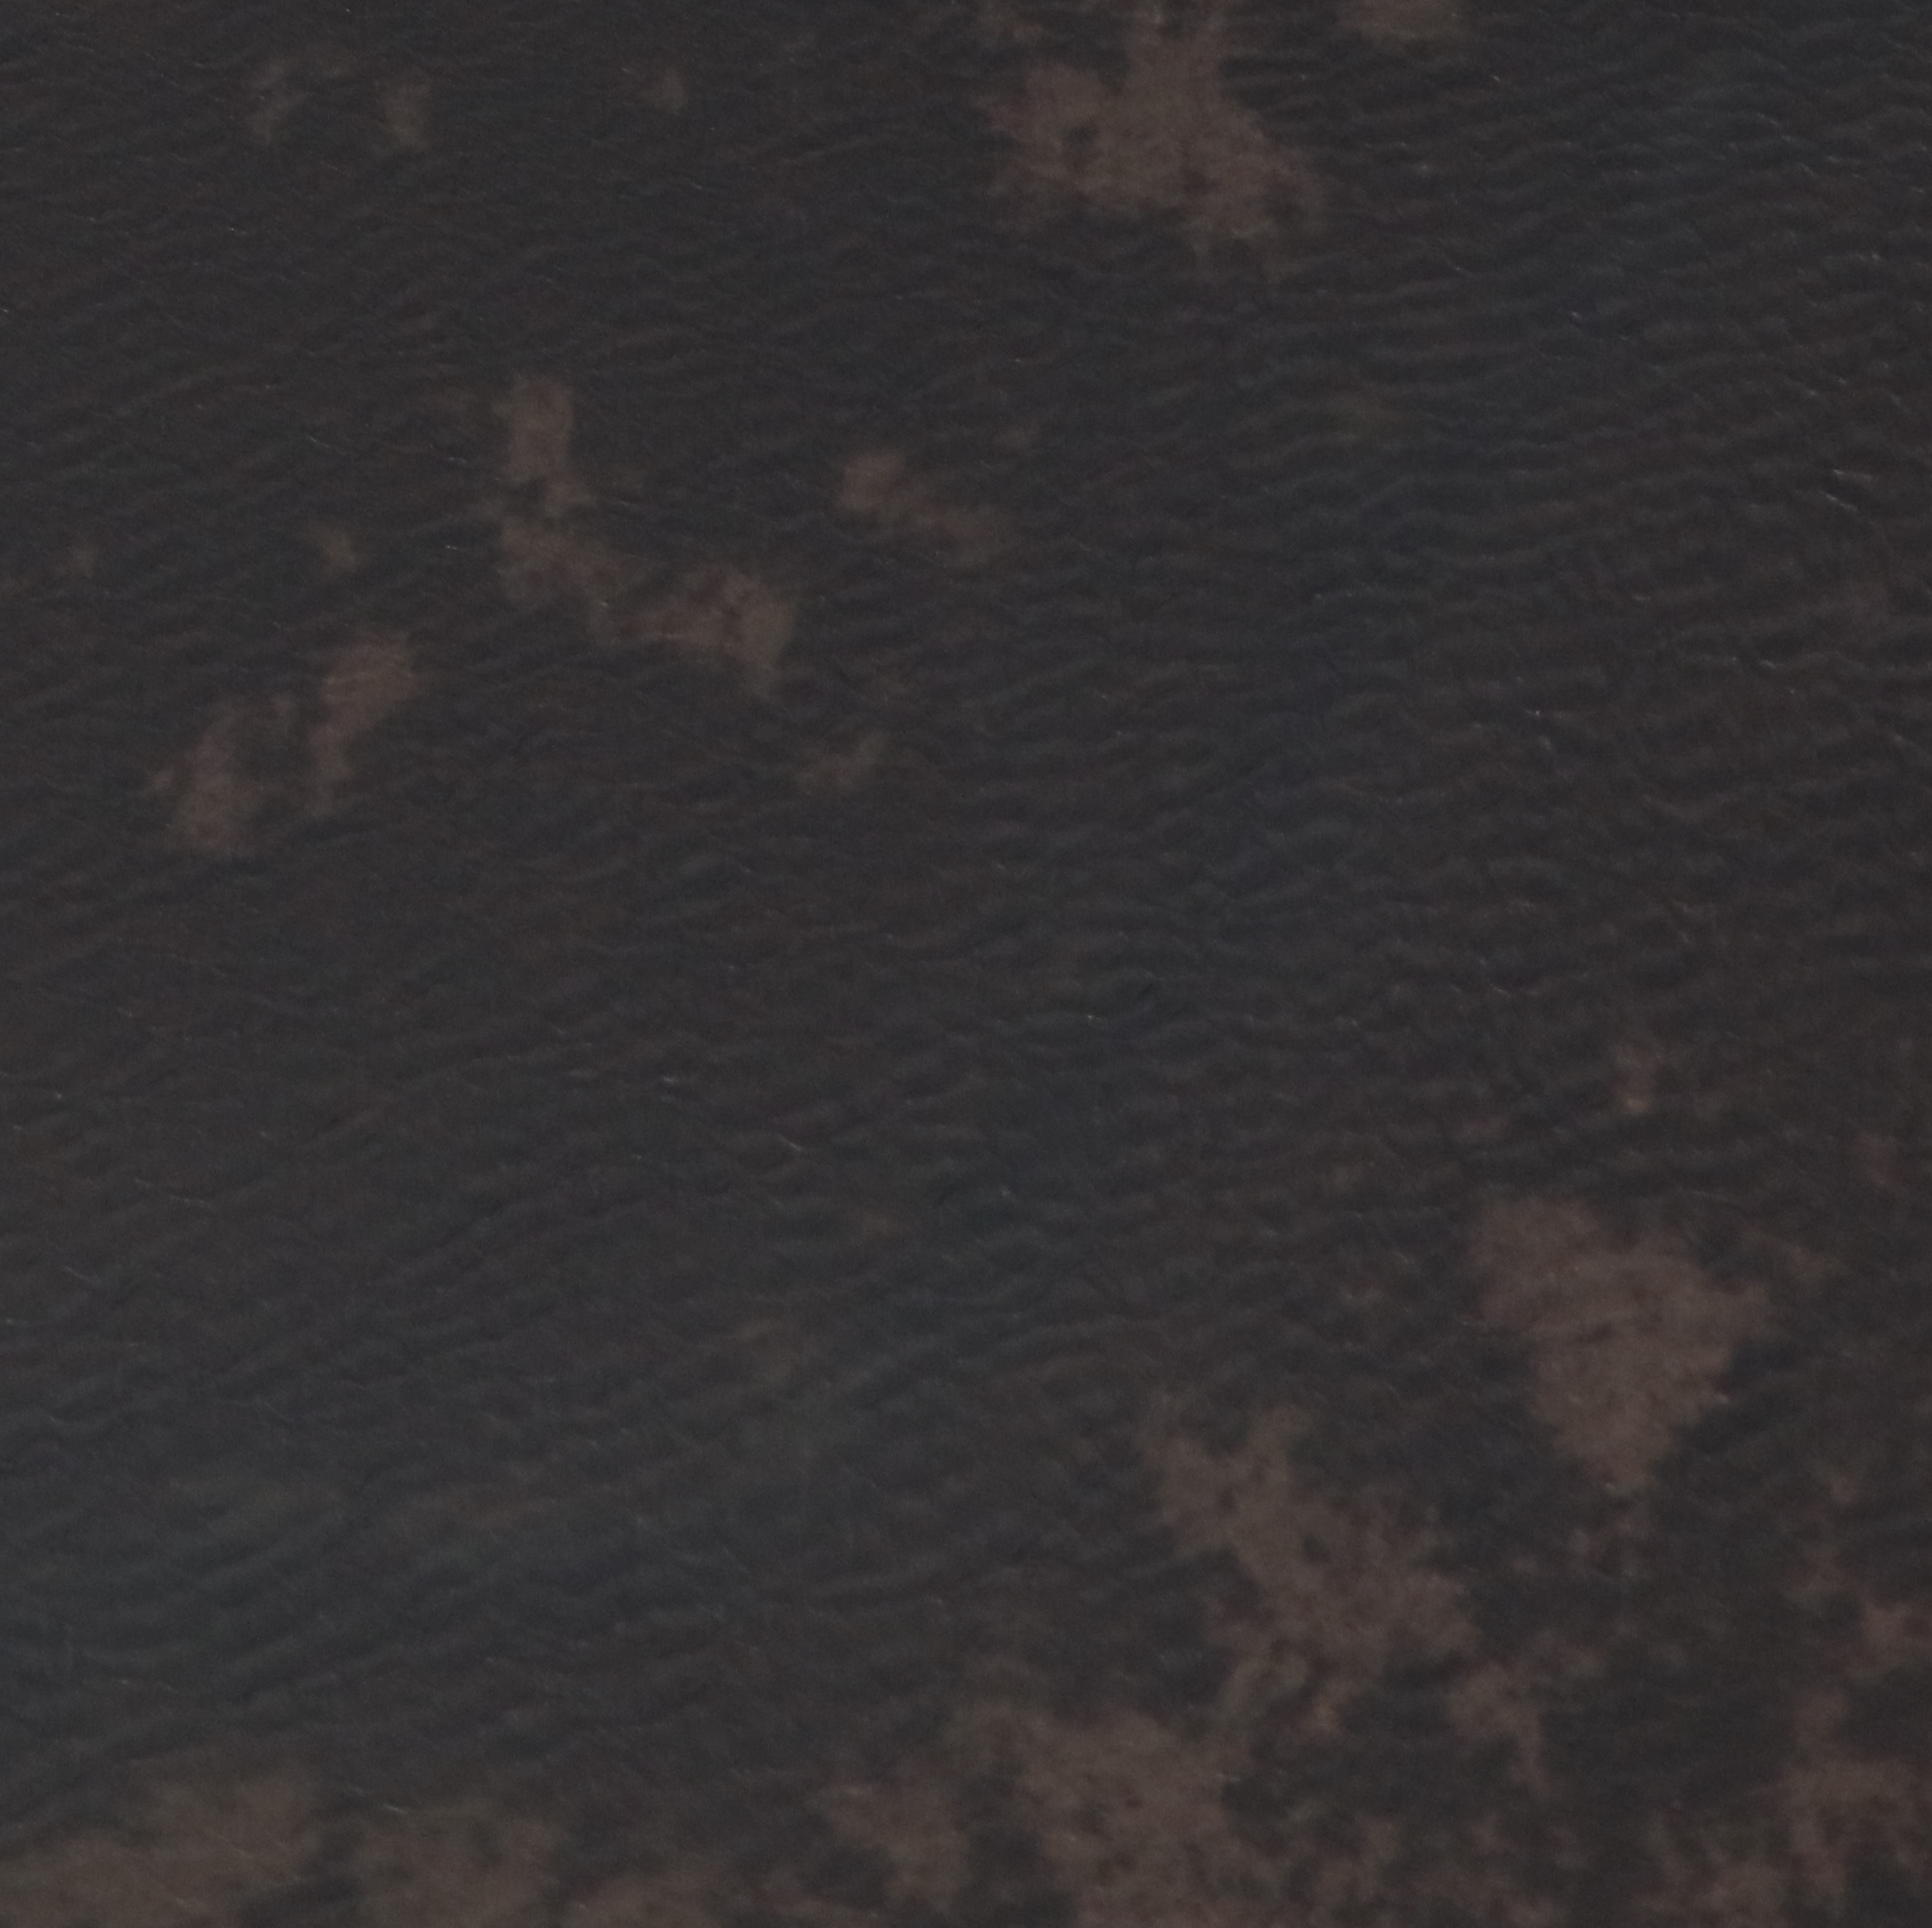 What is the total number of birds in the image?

0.